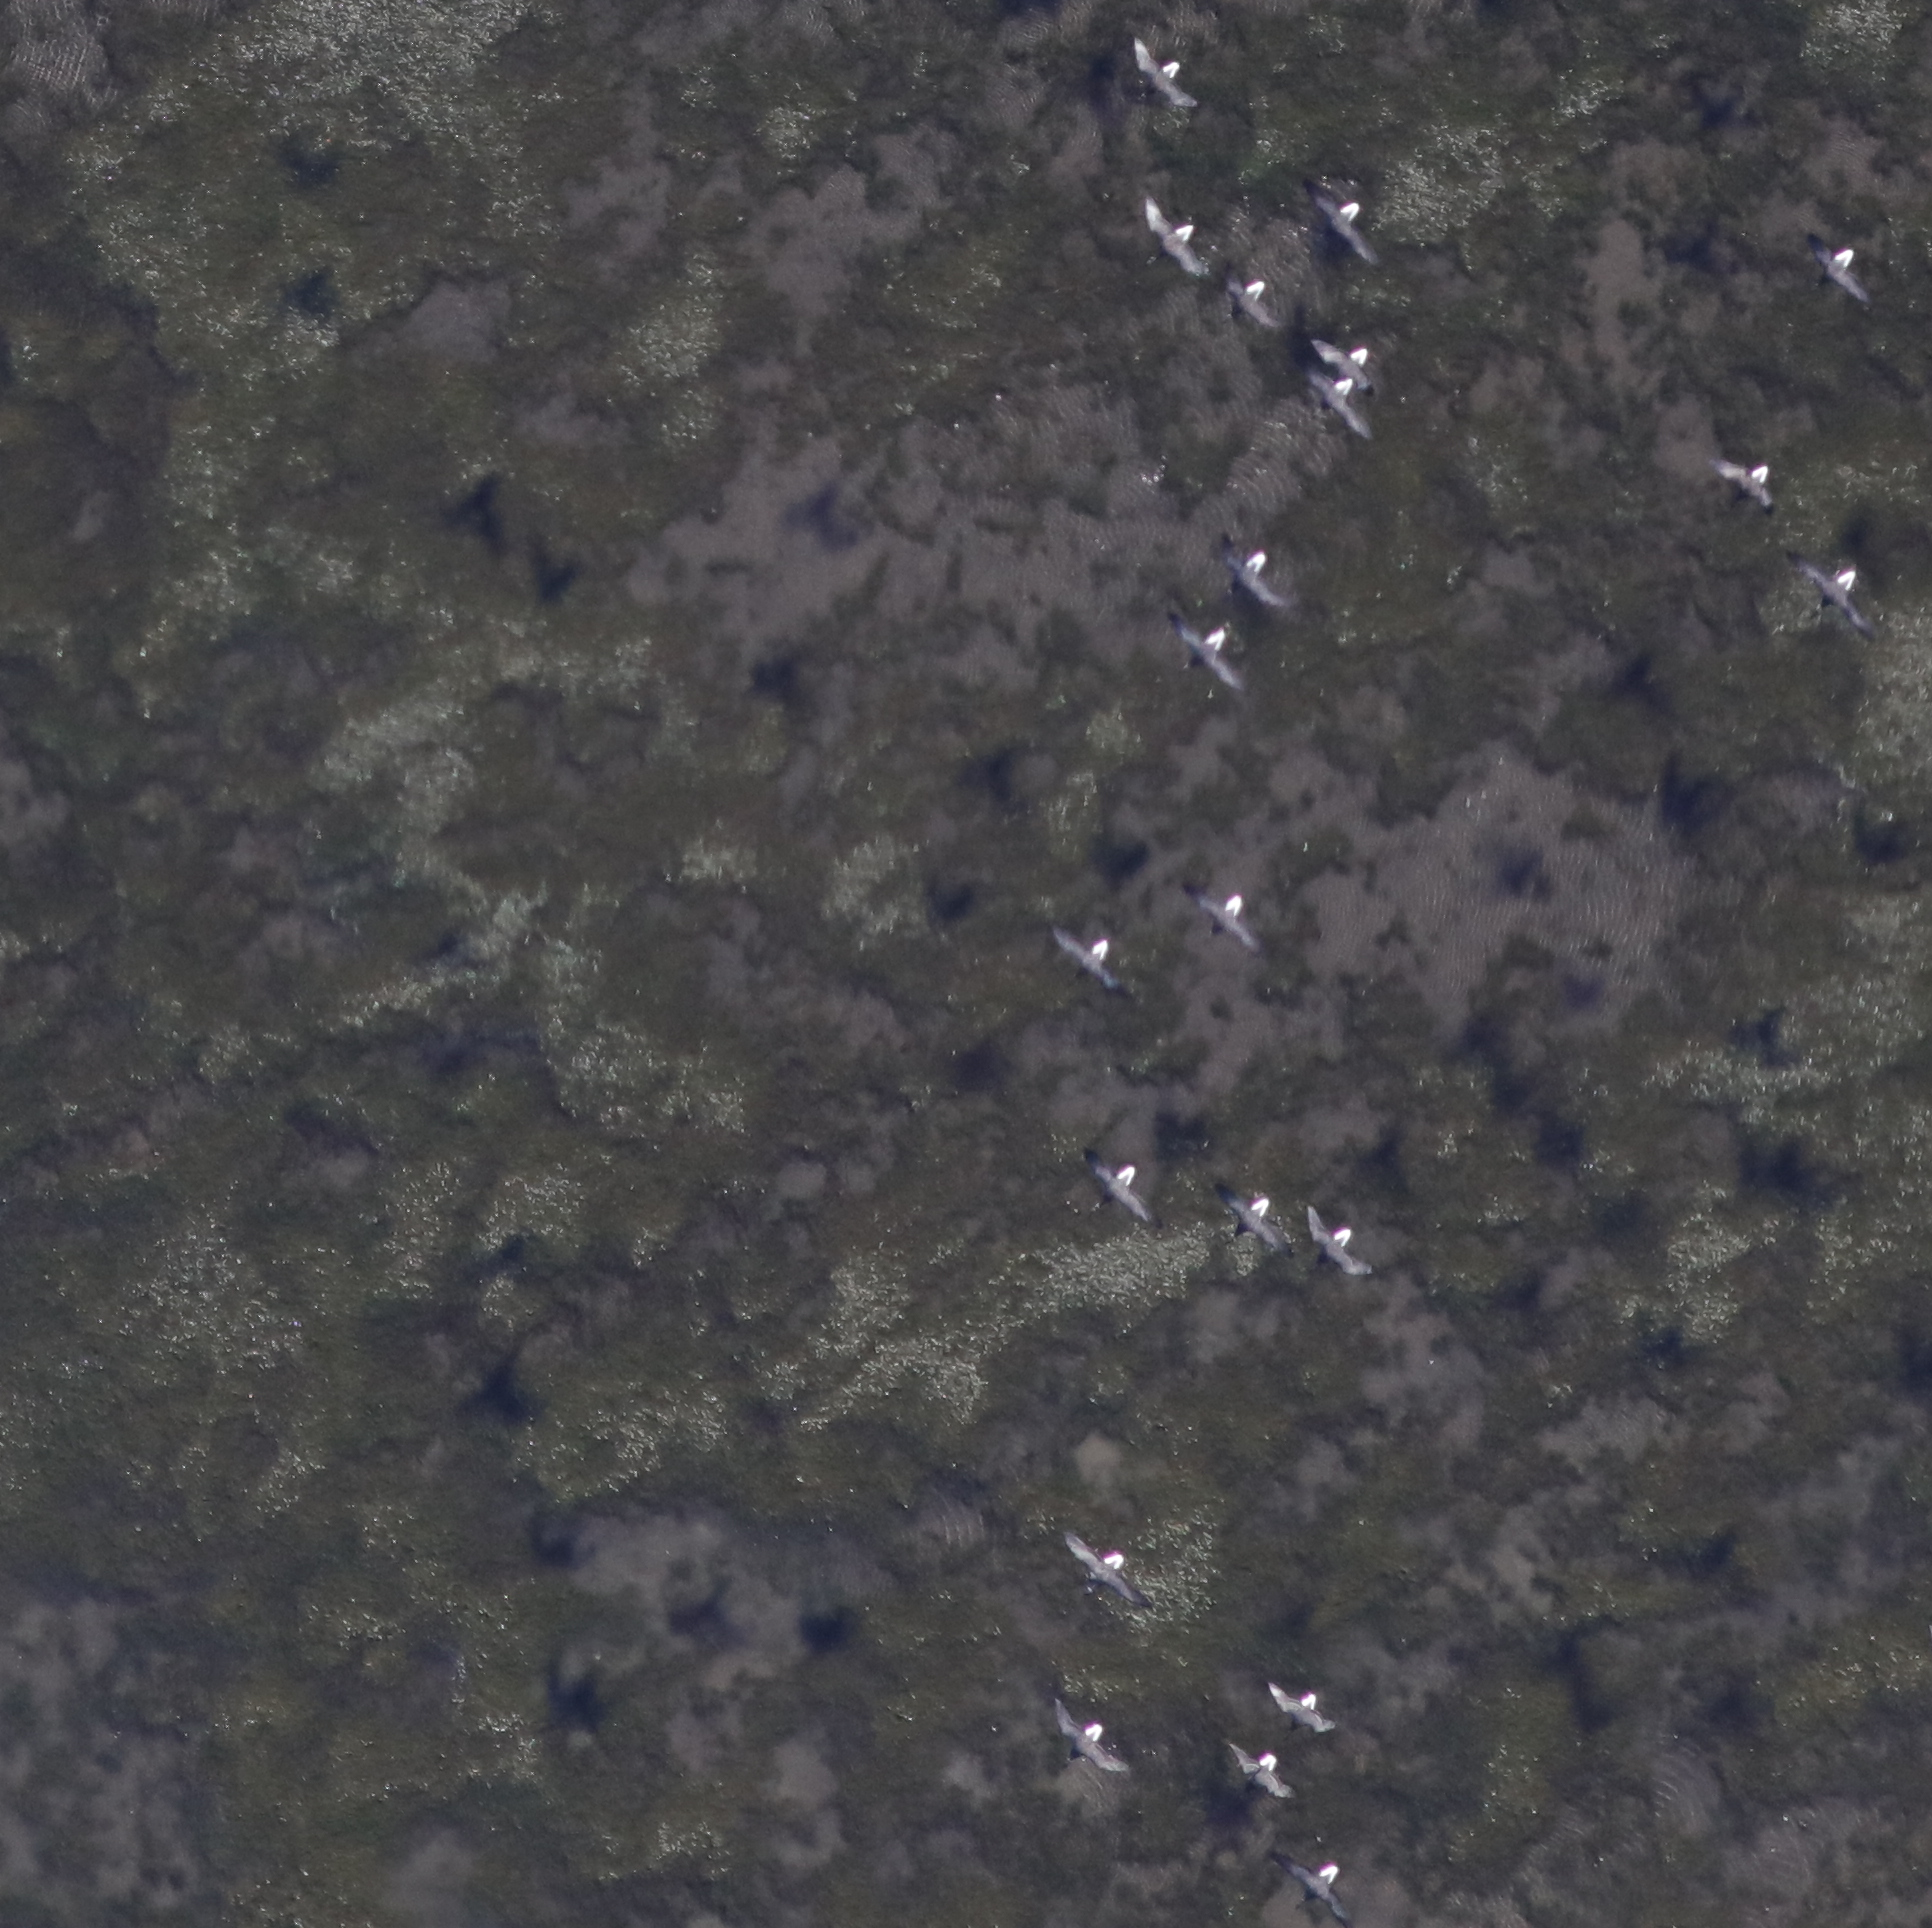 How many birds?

21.